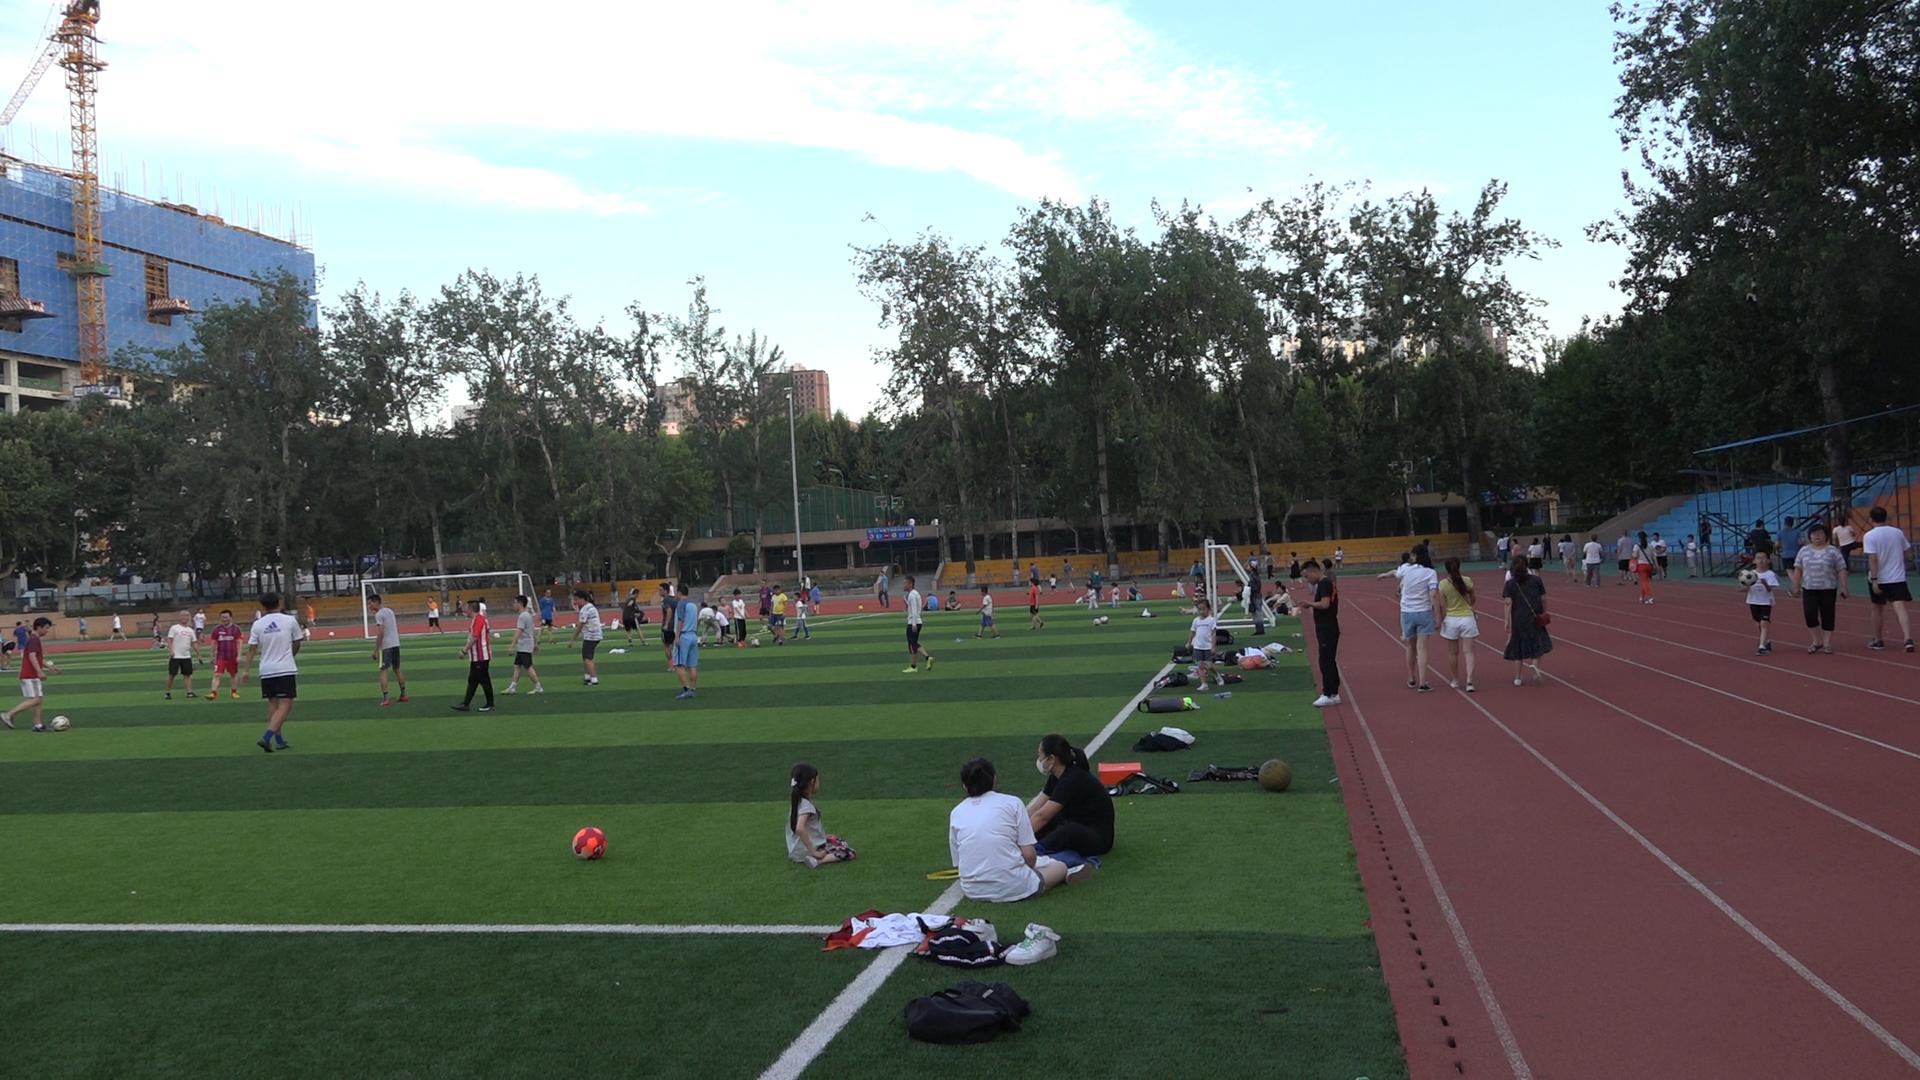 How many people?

98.